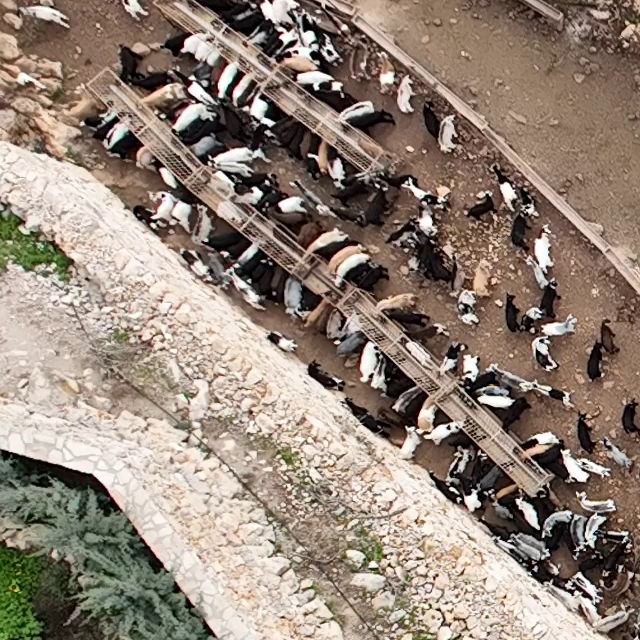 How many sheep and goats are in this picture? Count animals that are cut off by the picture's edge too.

188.